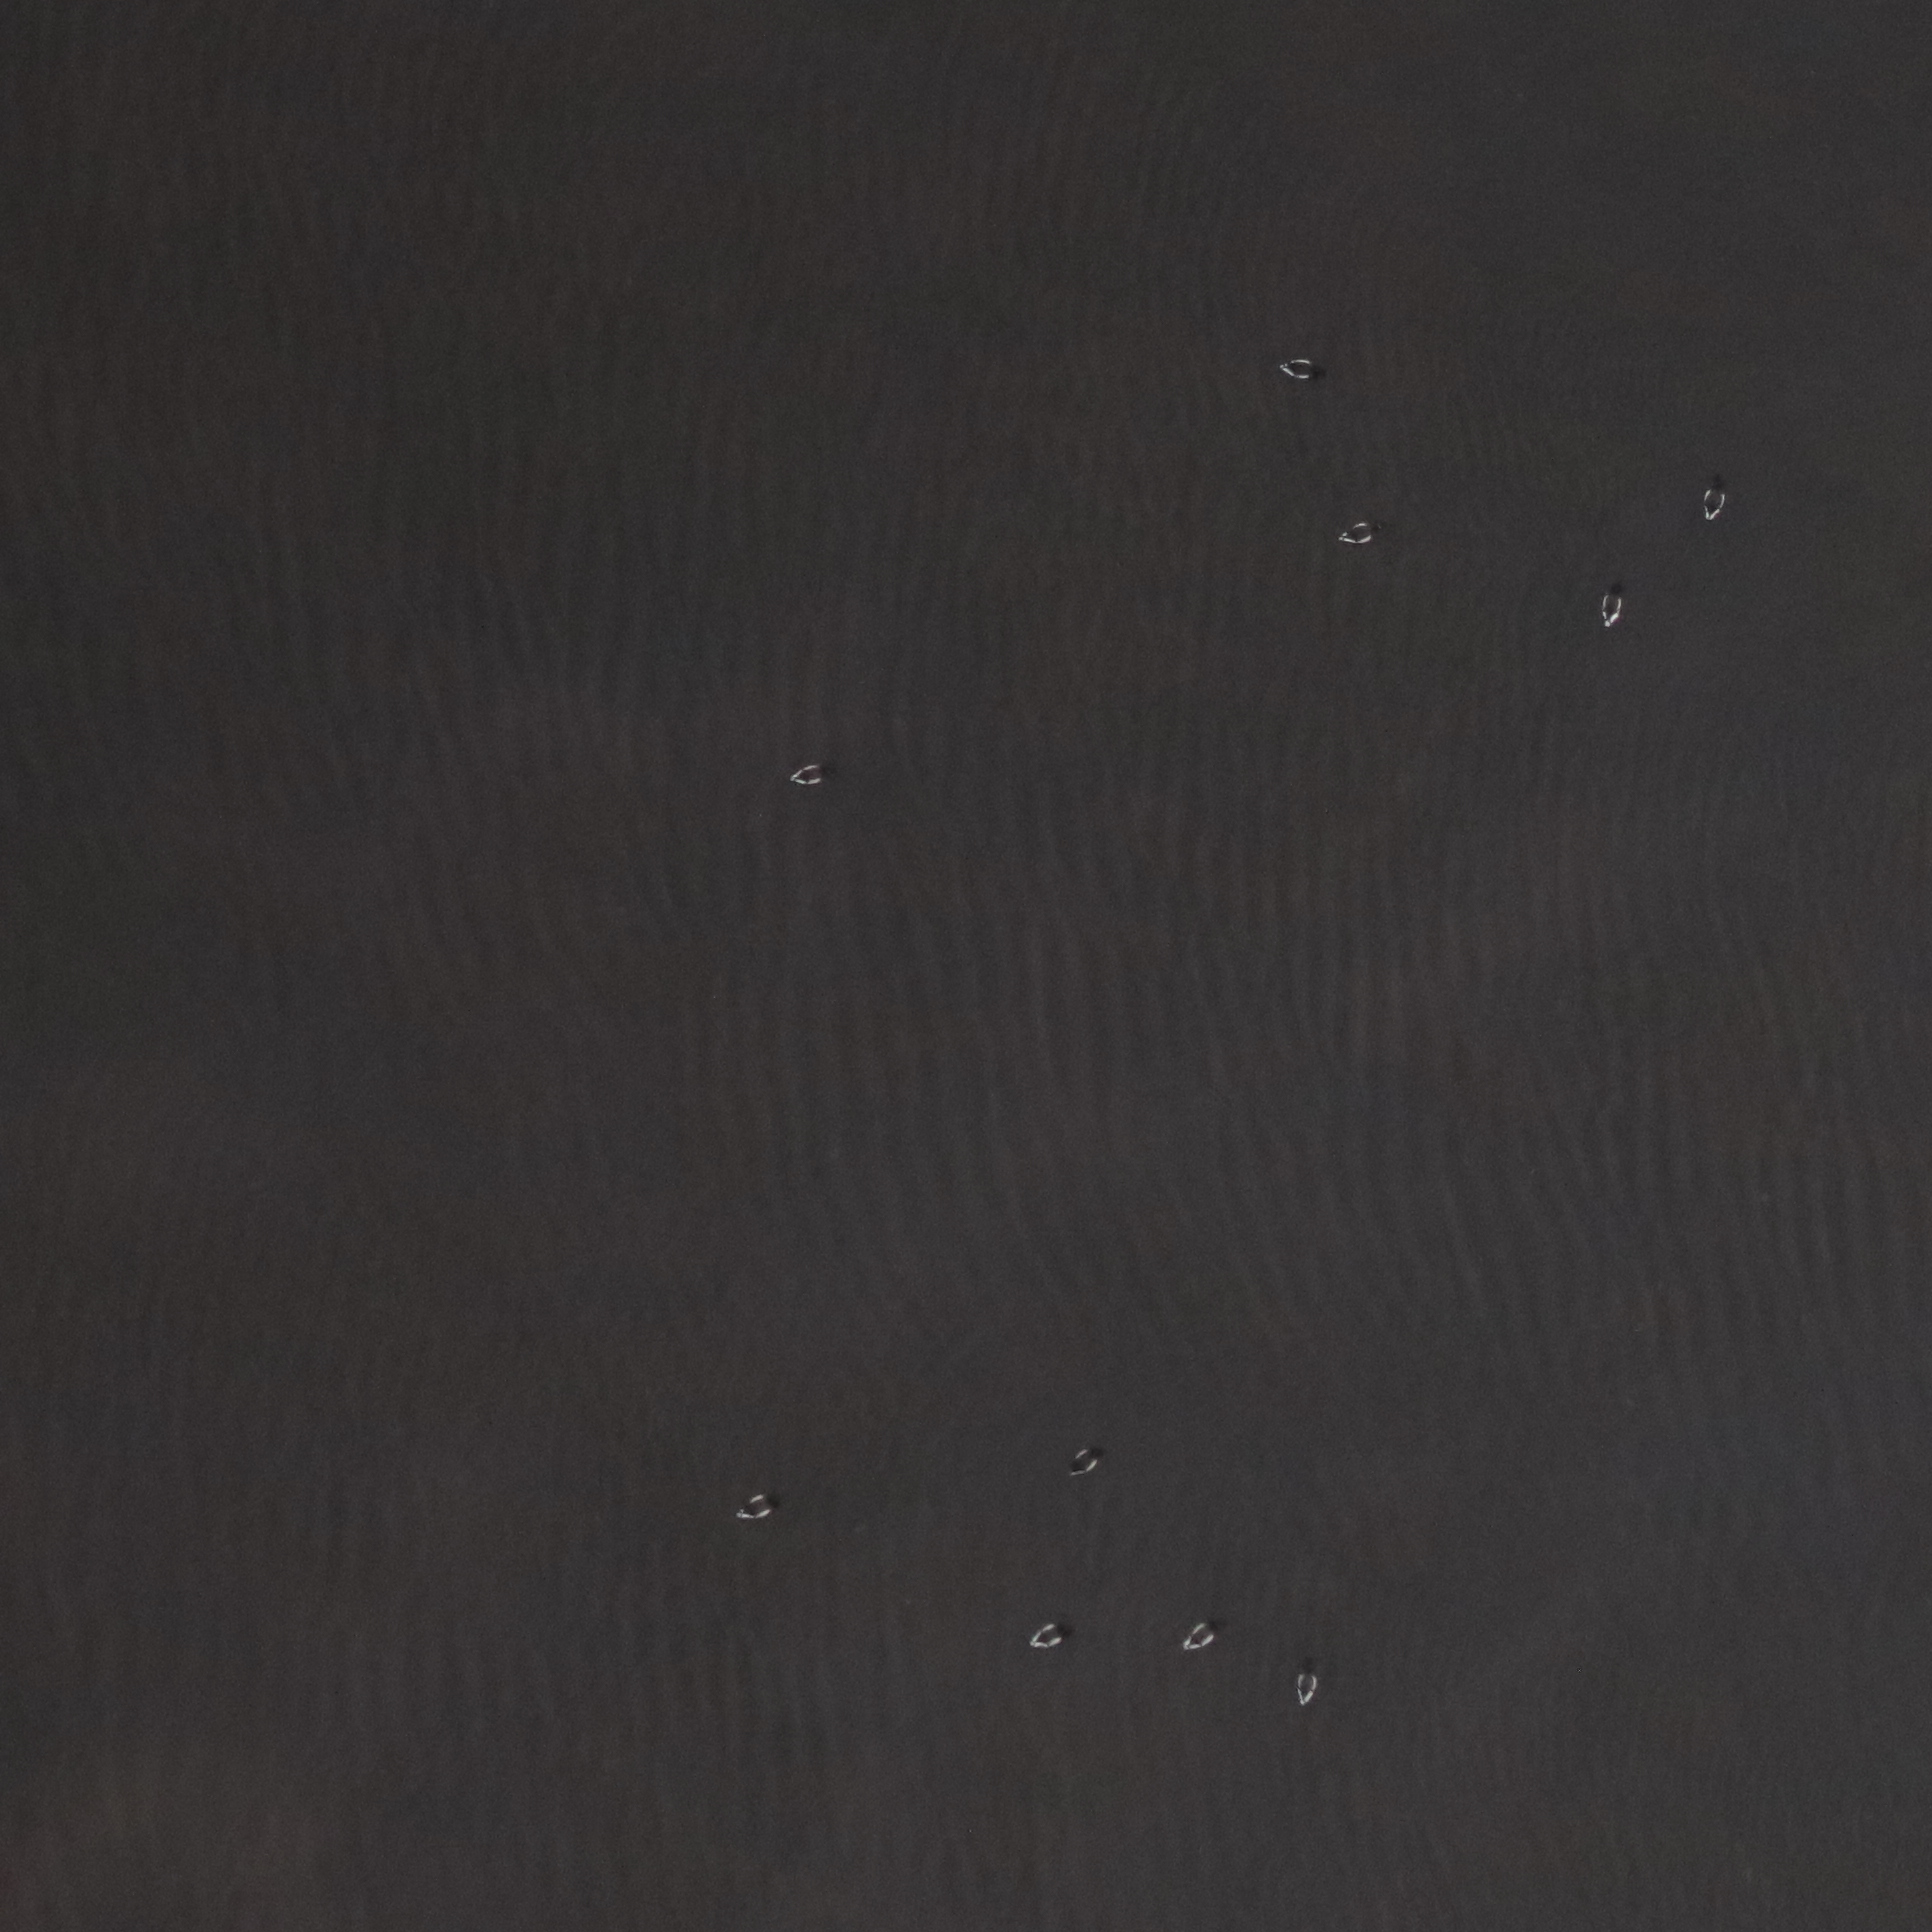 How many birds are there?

10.